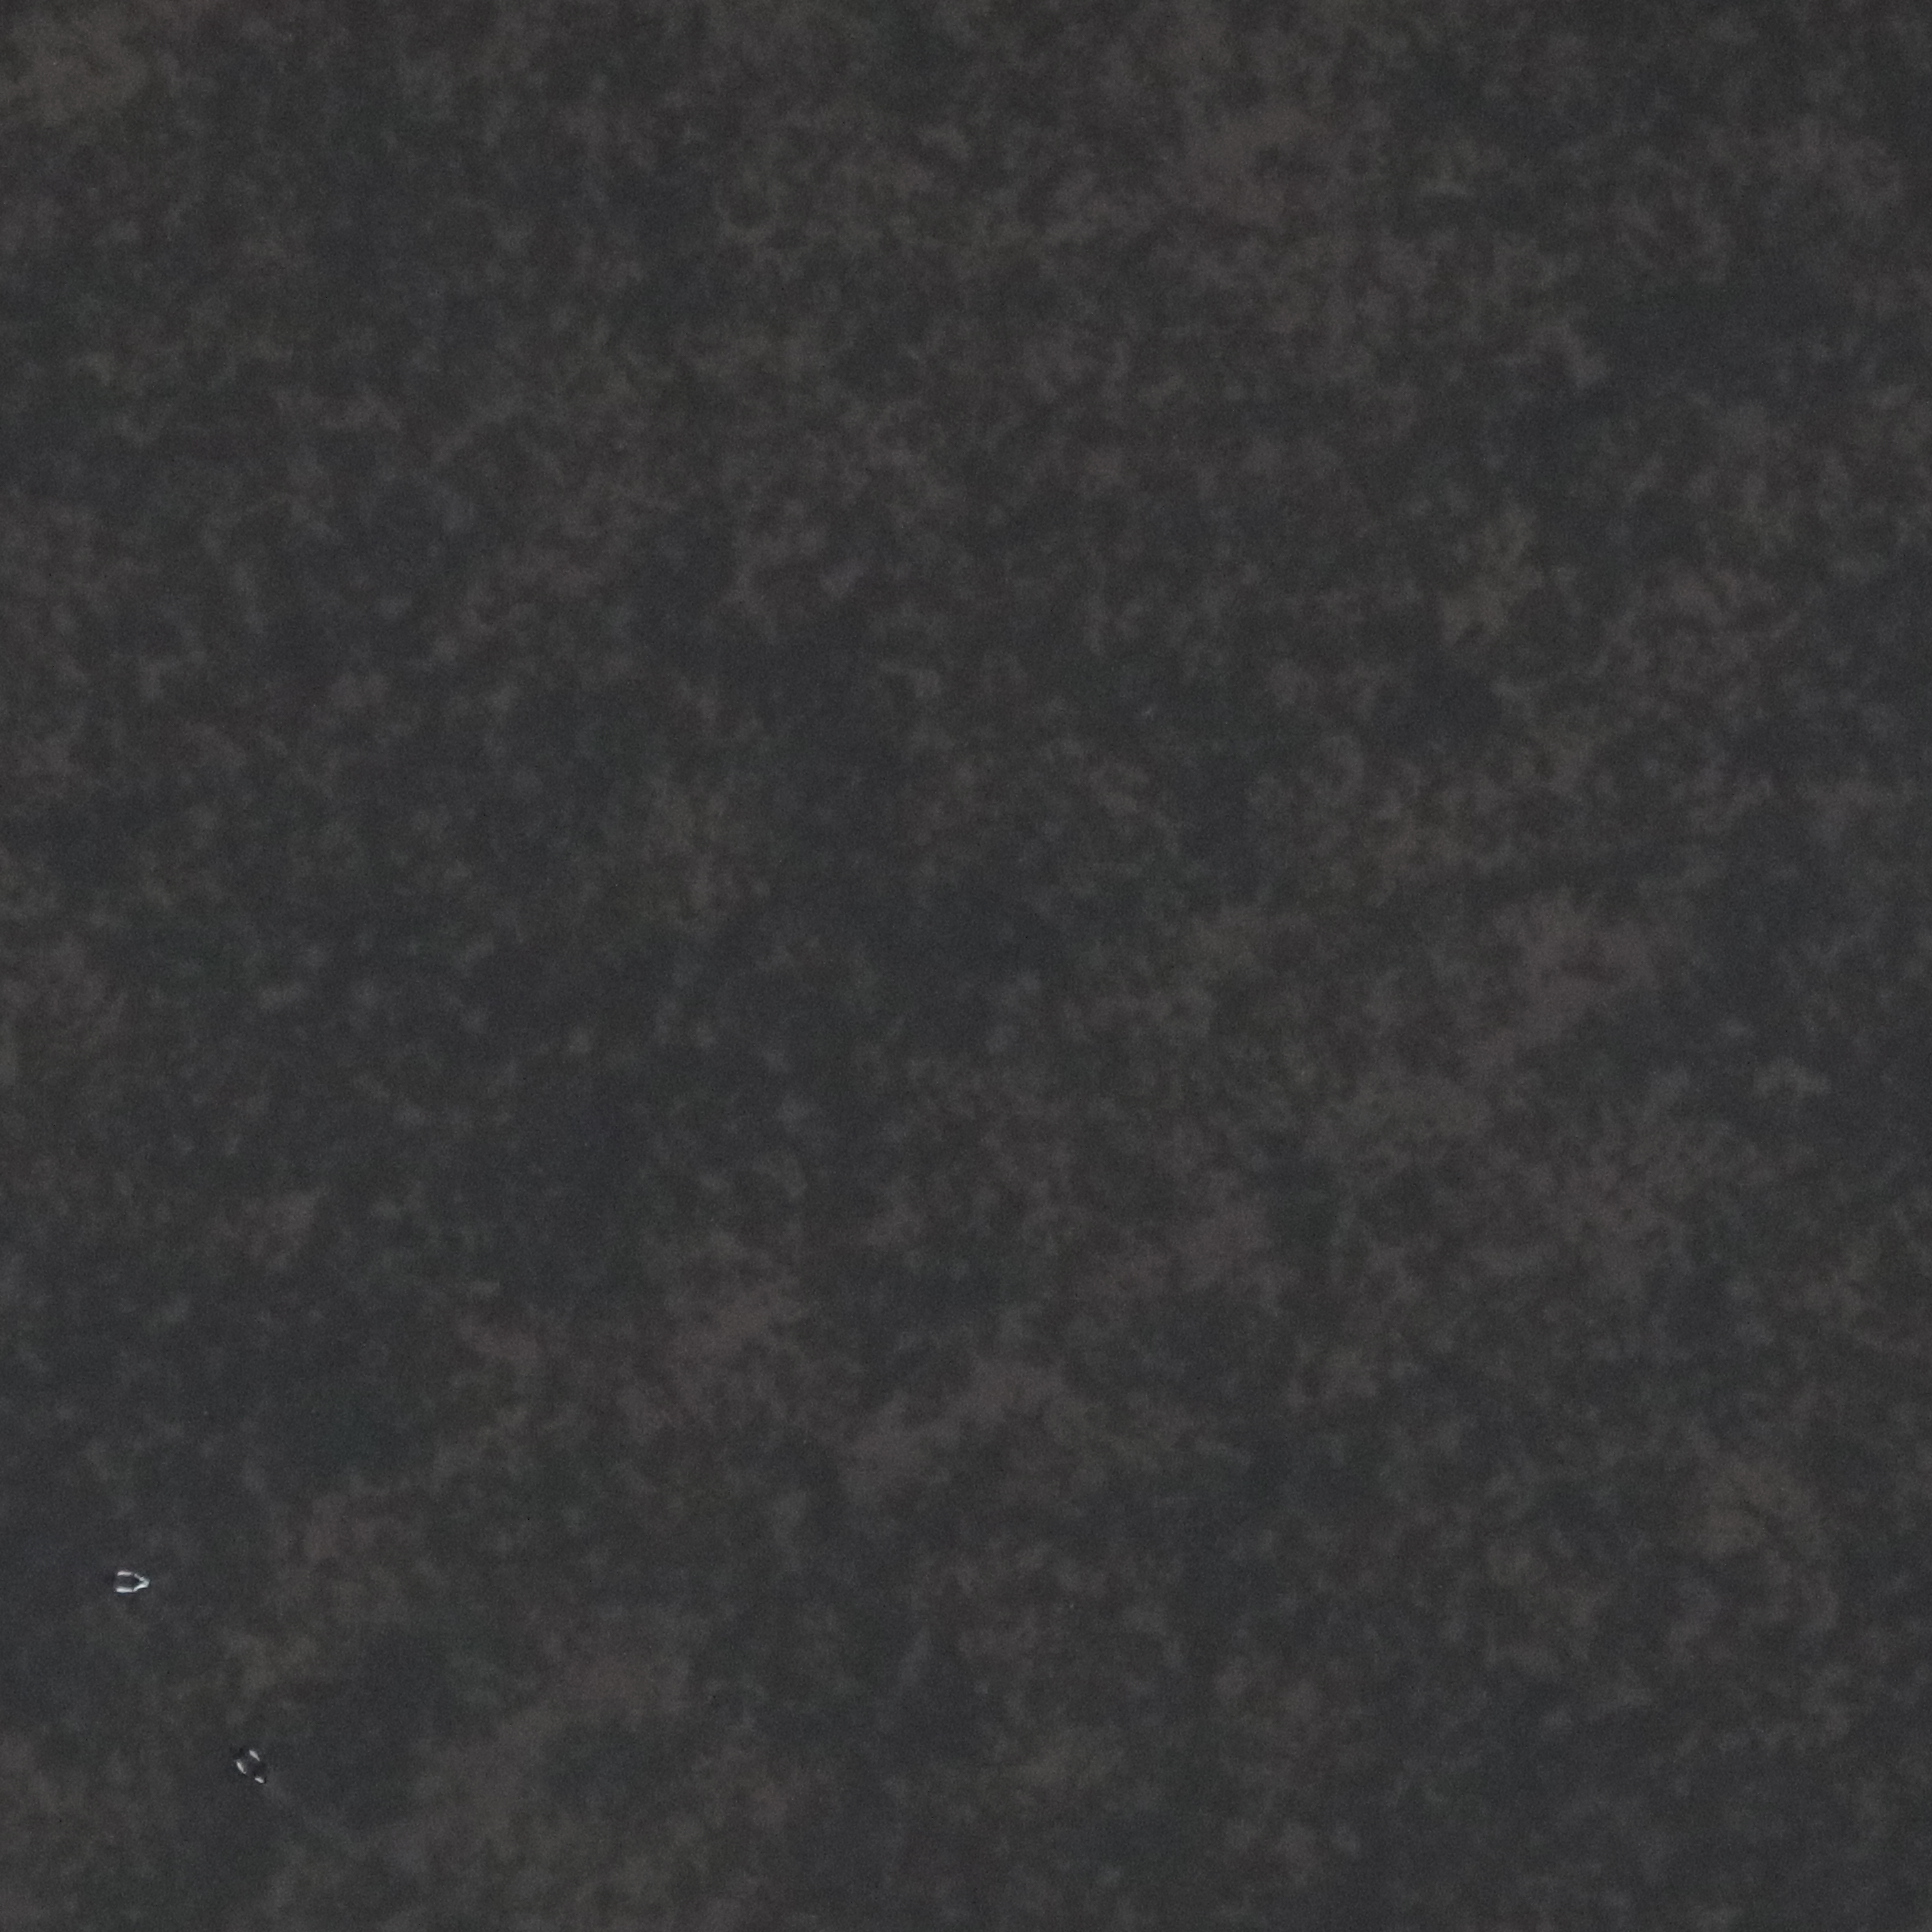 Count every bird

2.